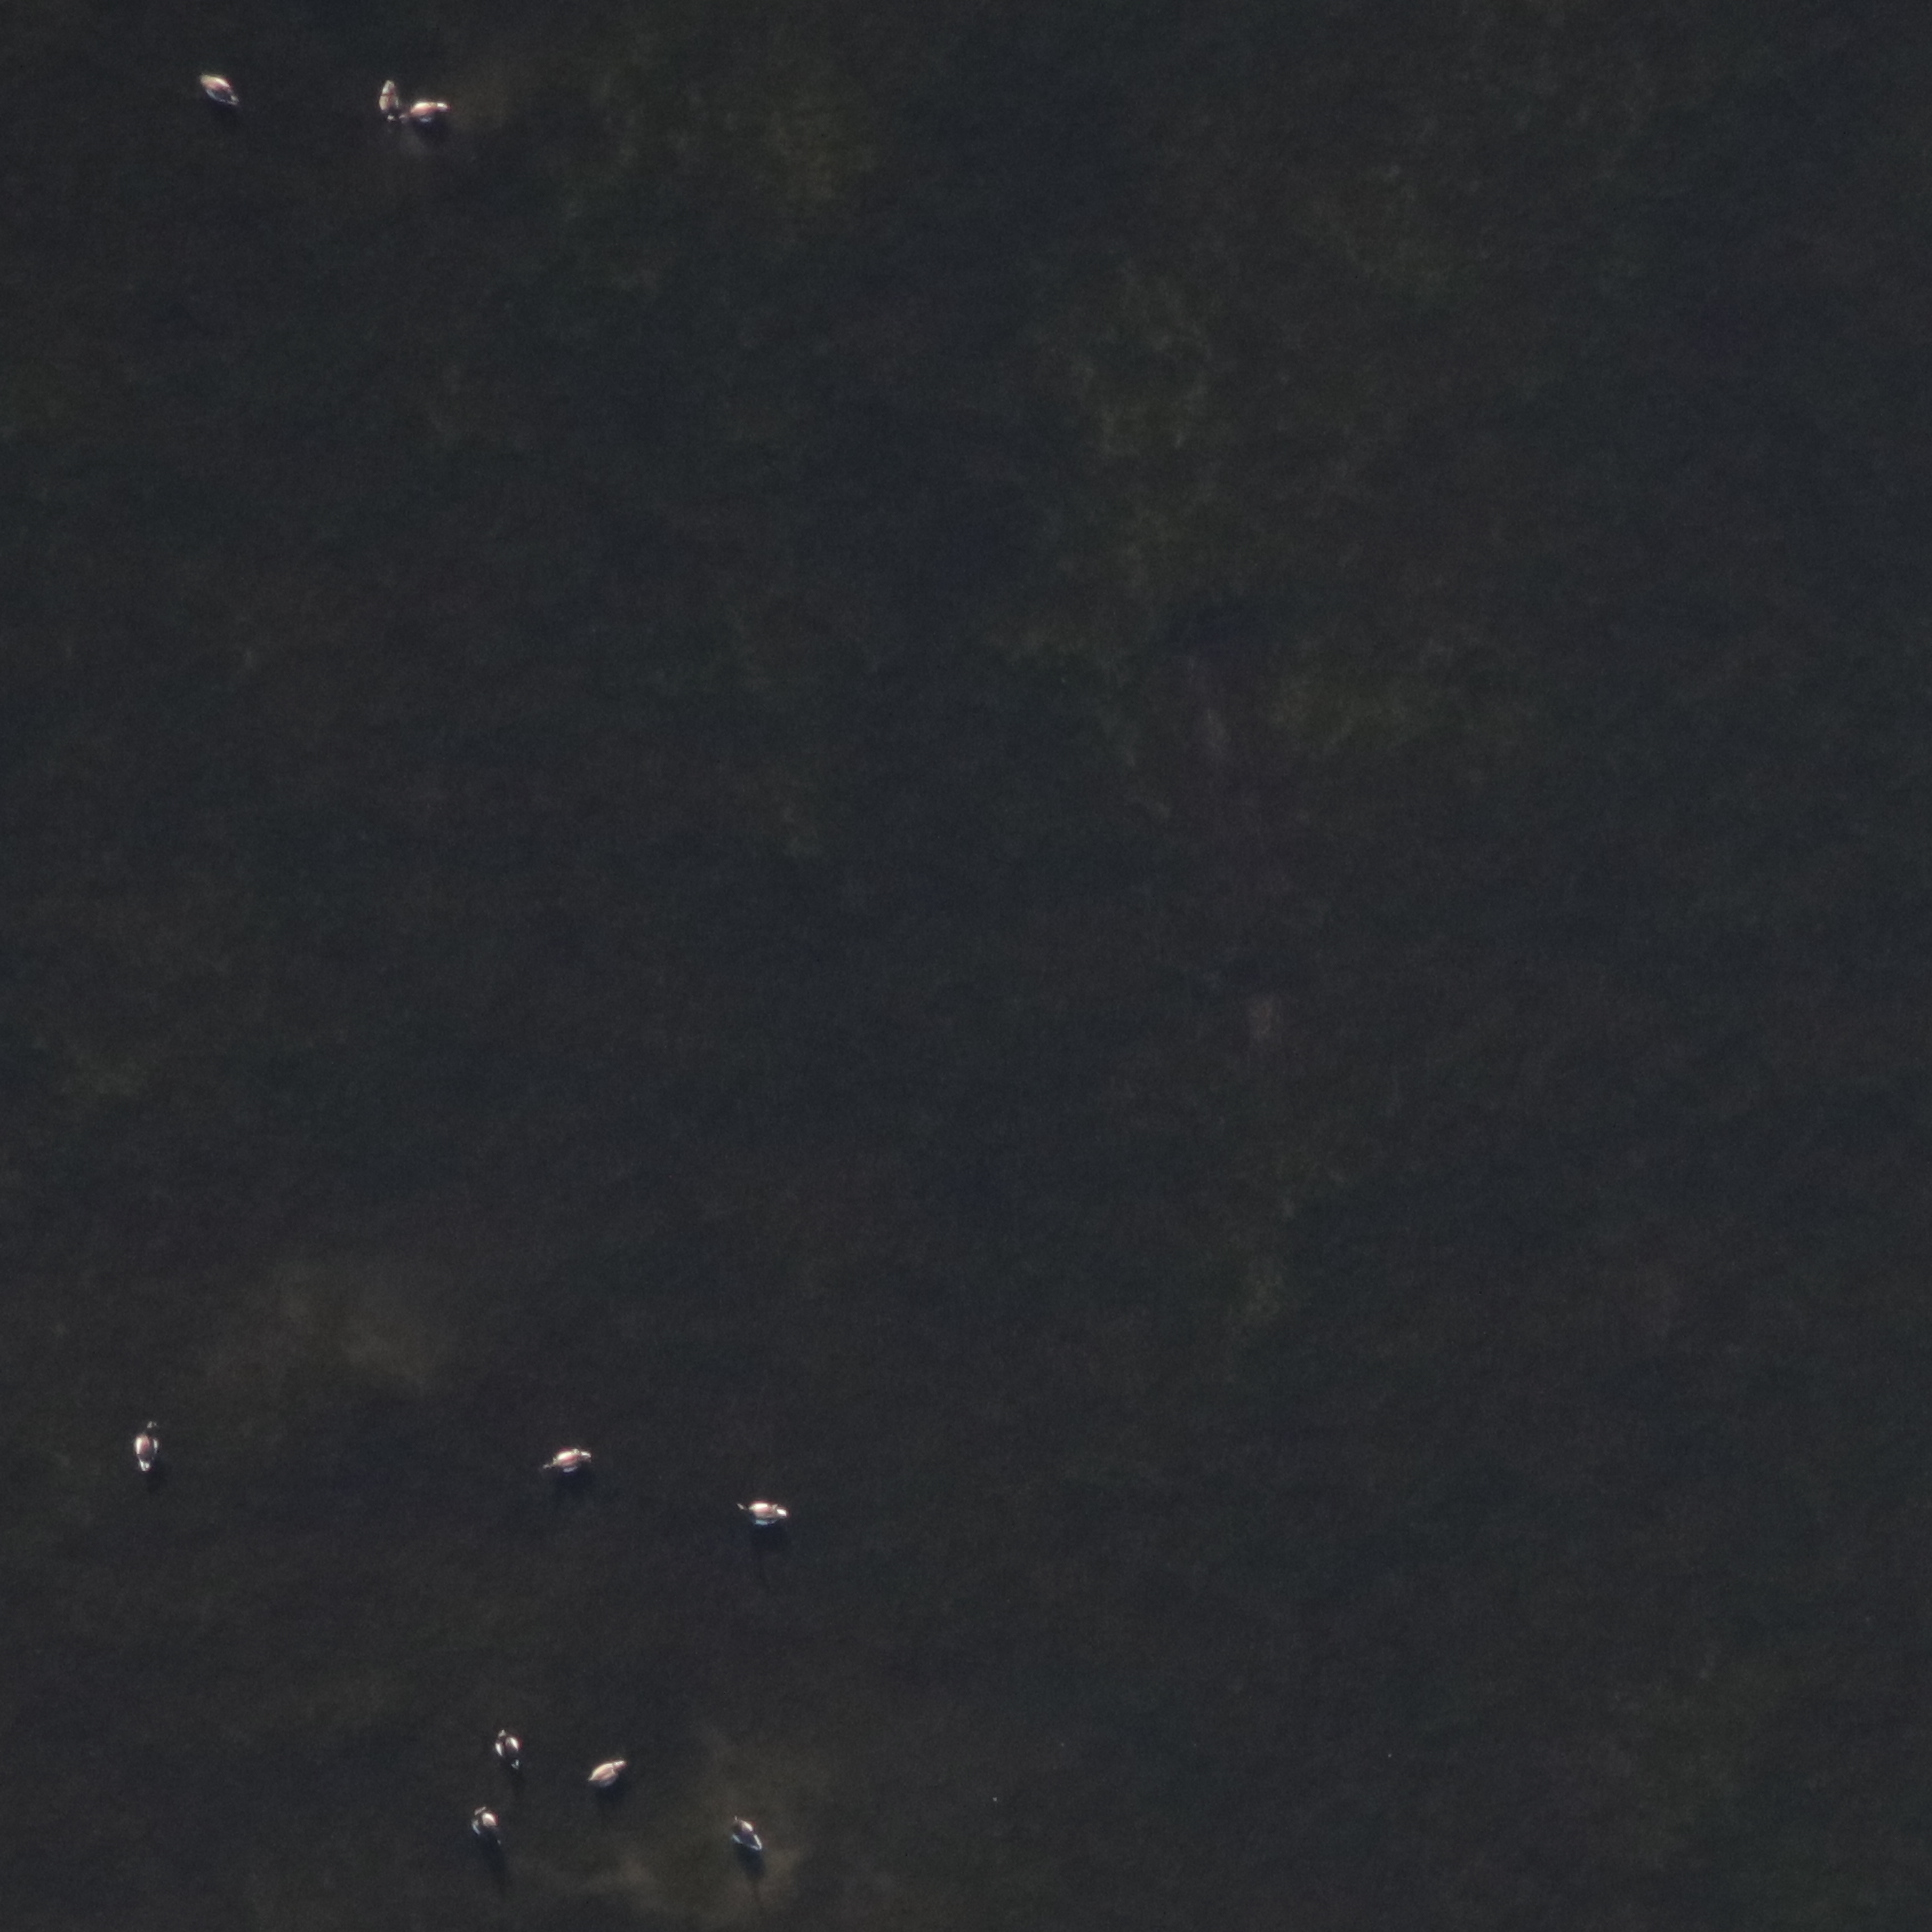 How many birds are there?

10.